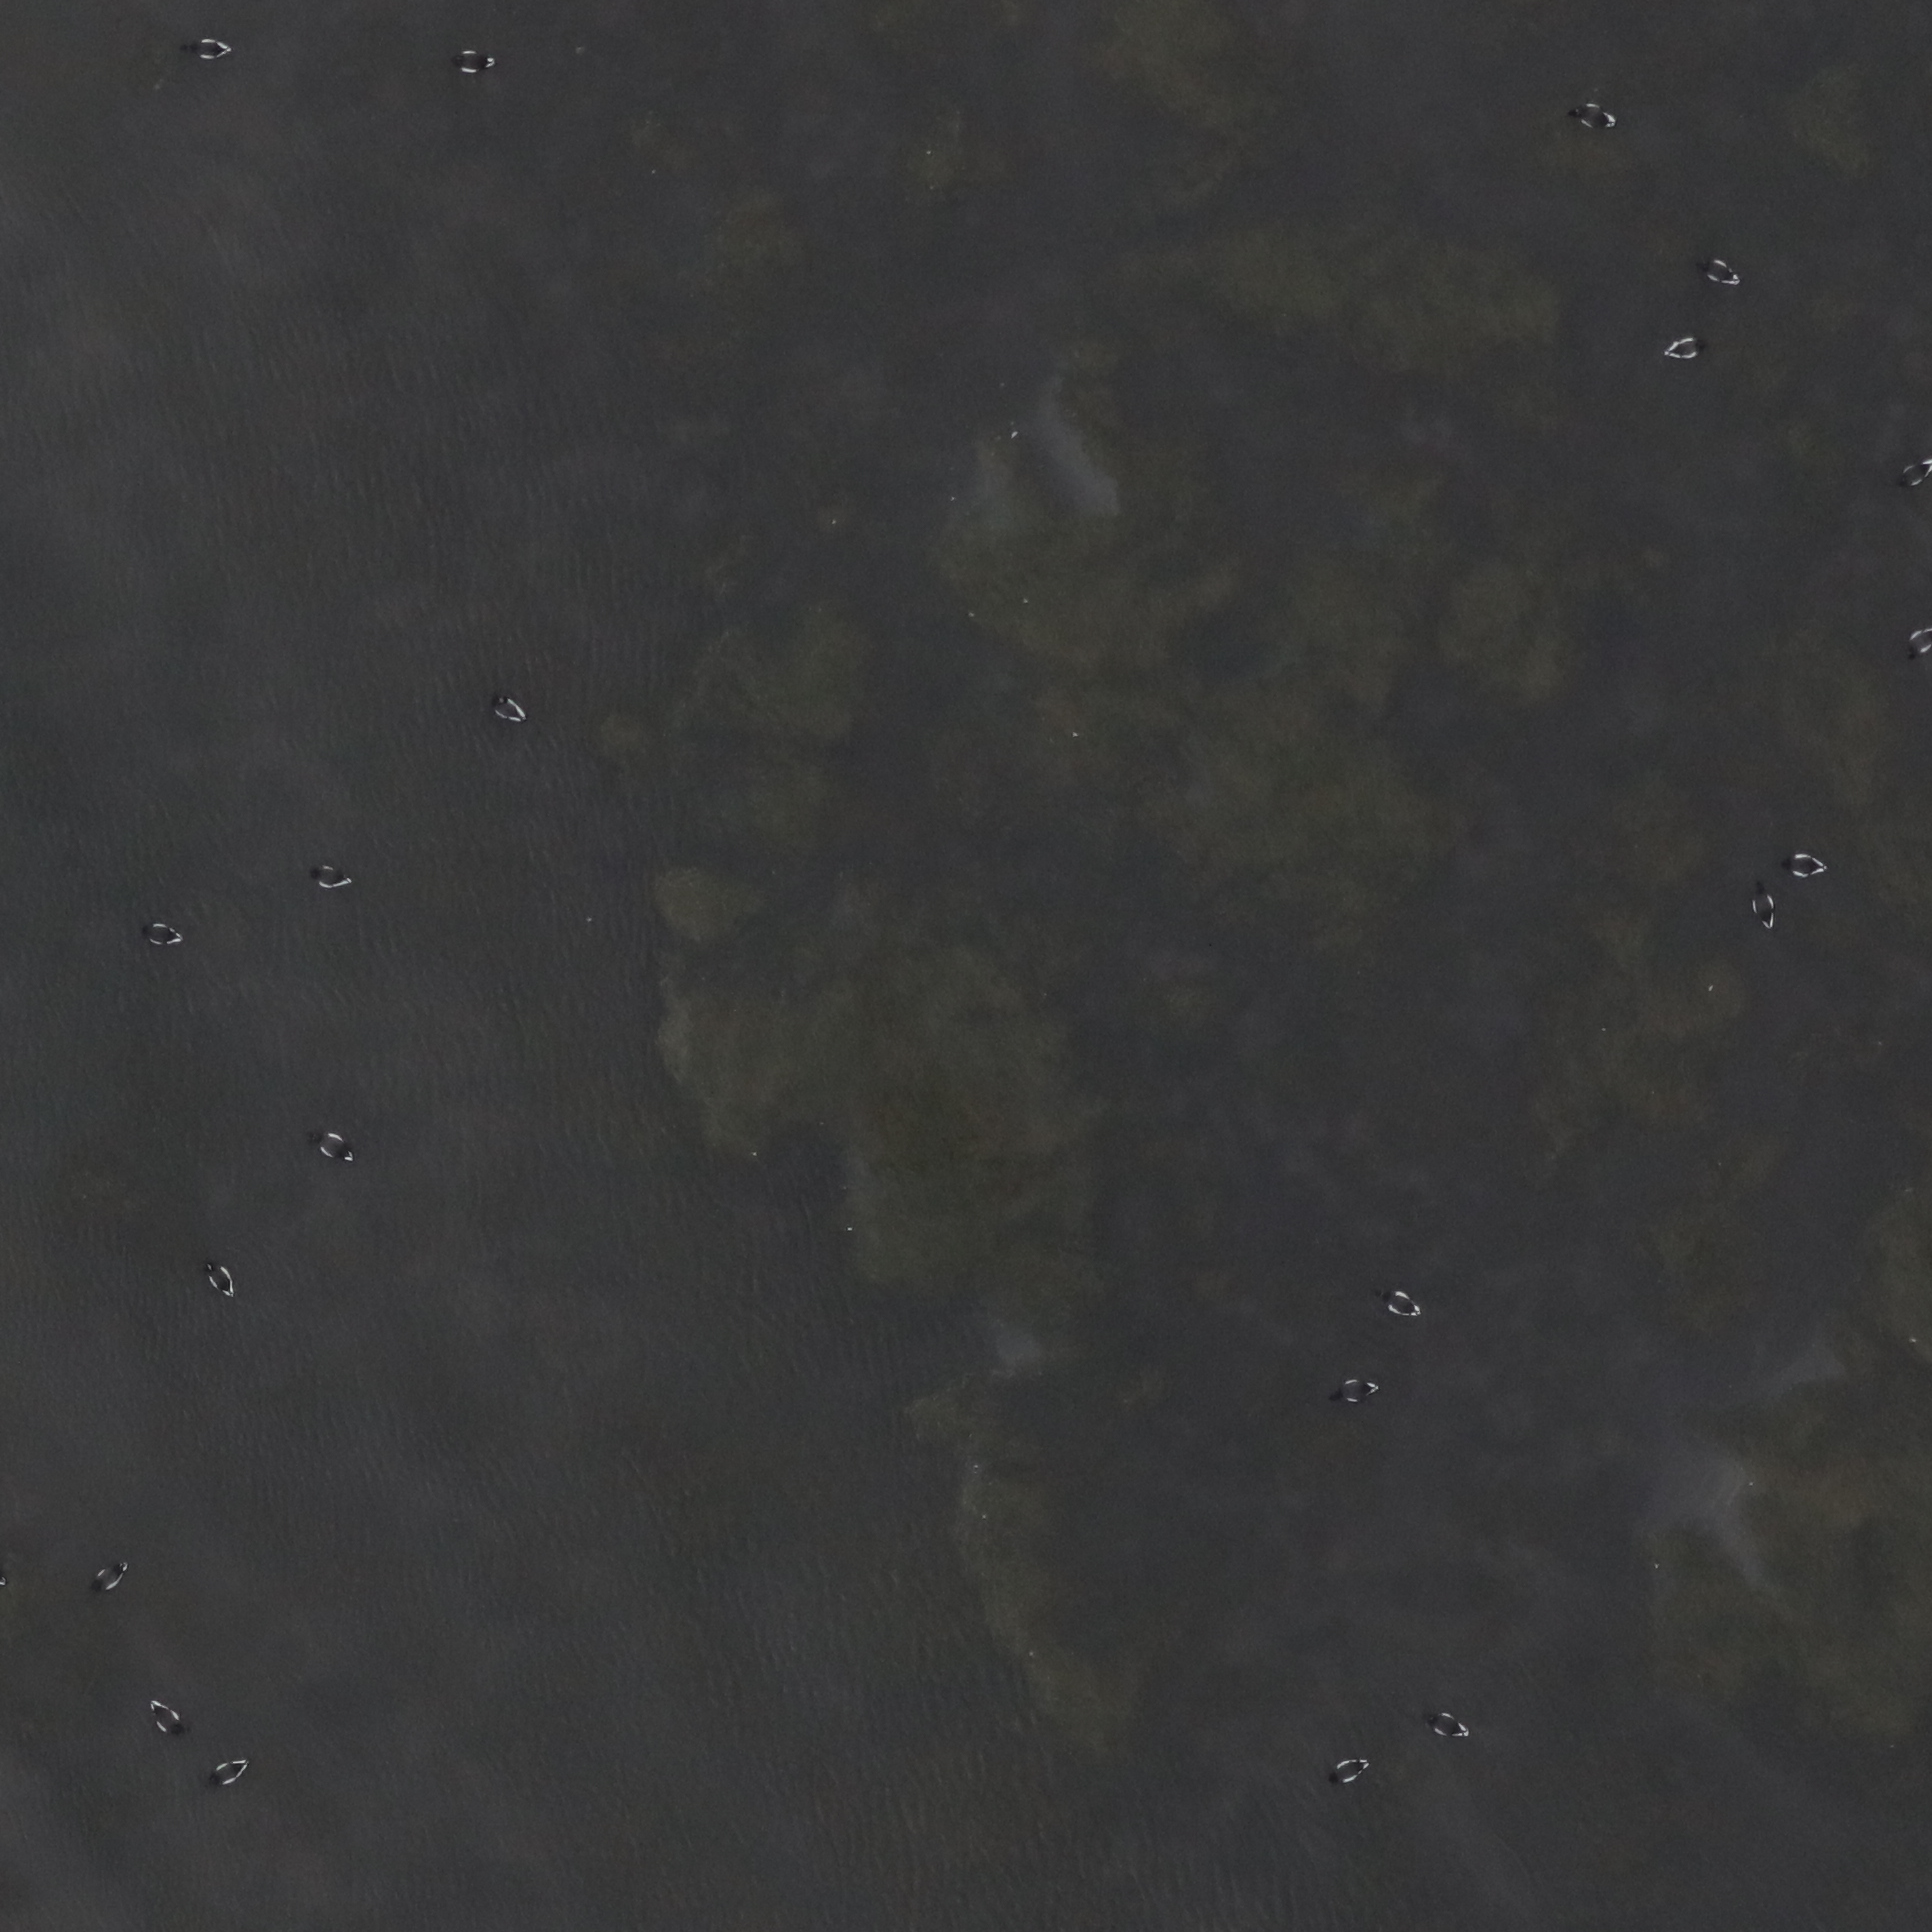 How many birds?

21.